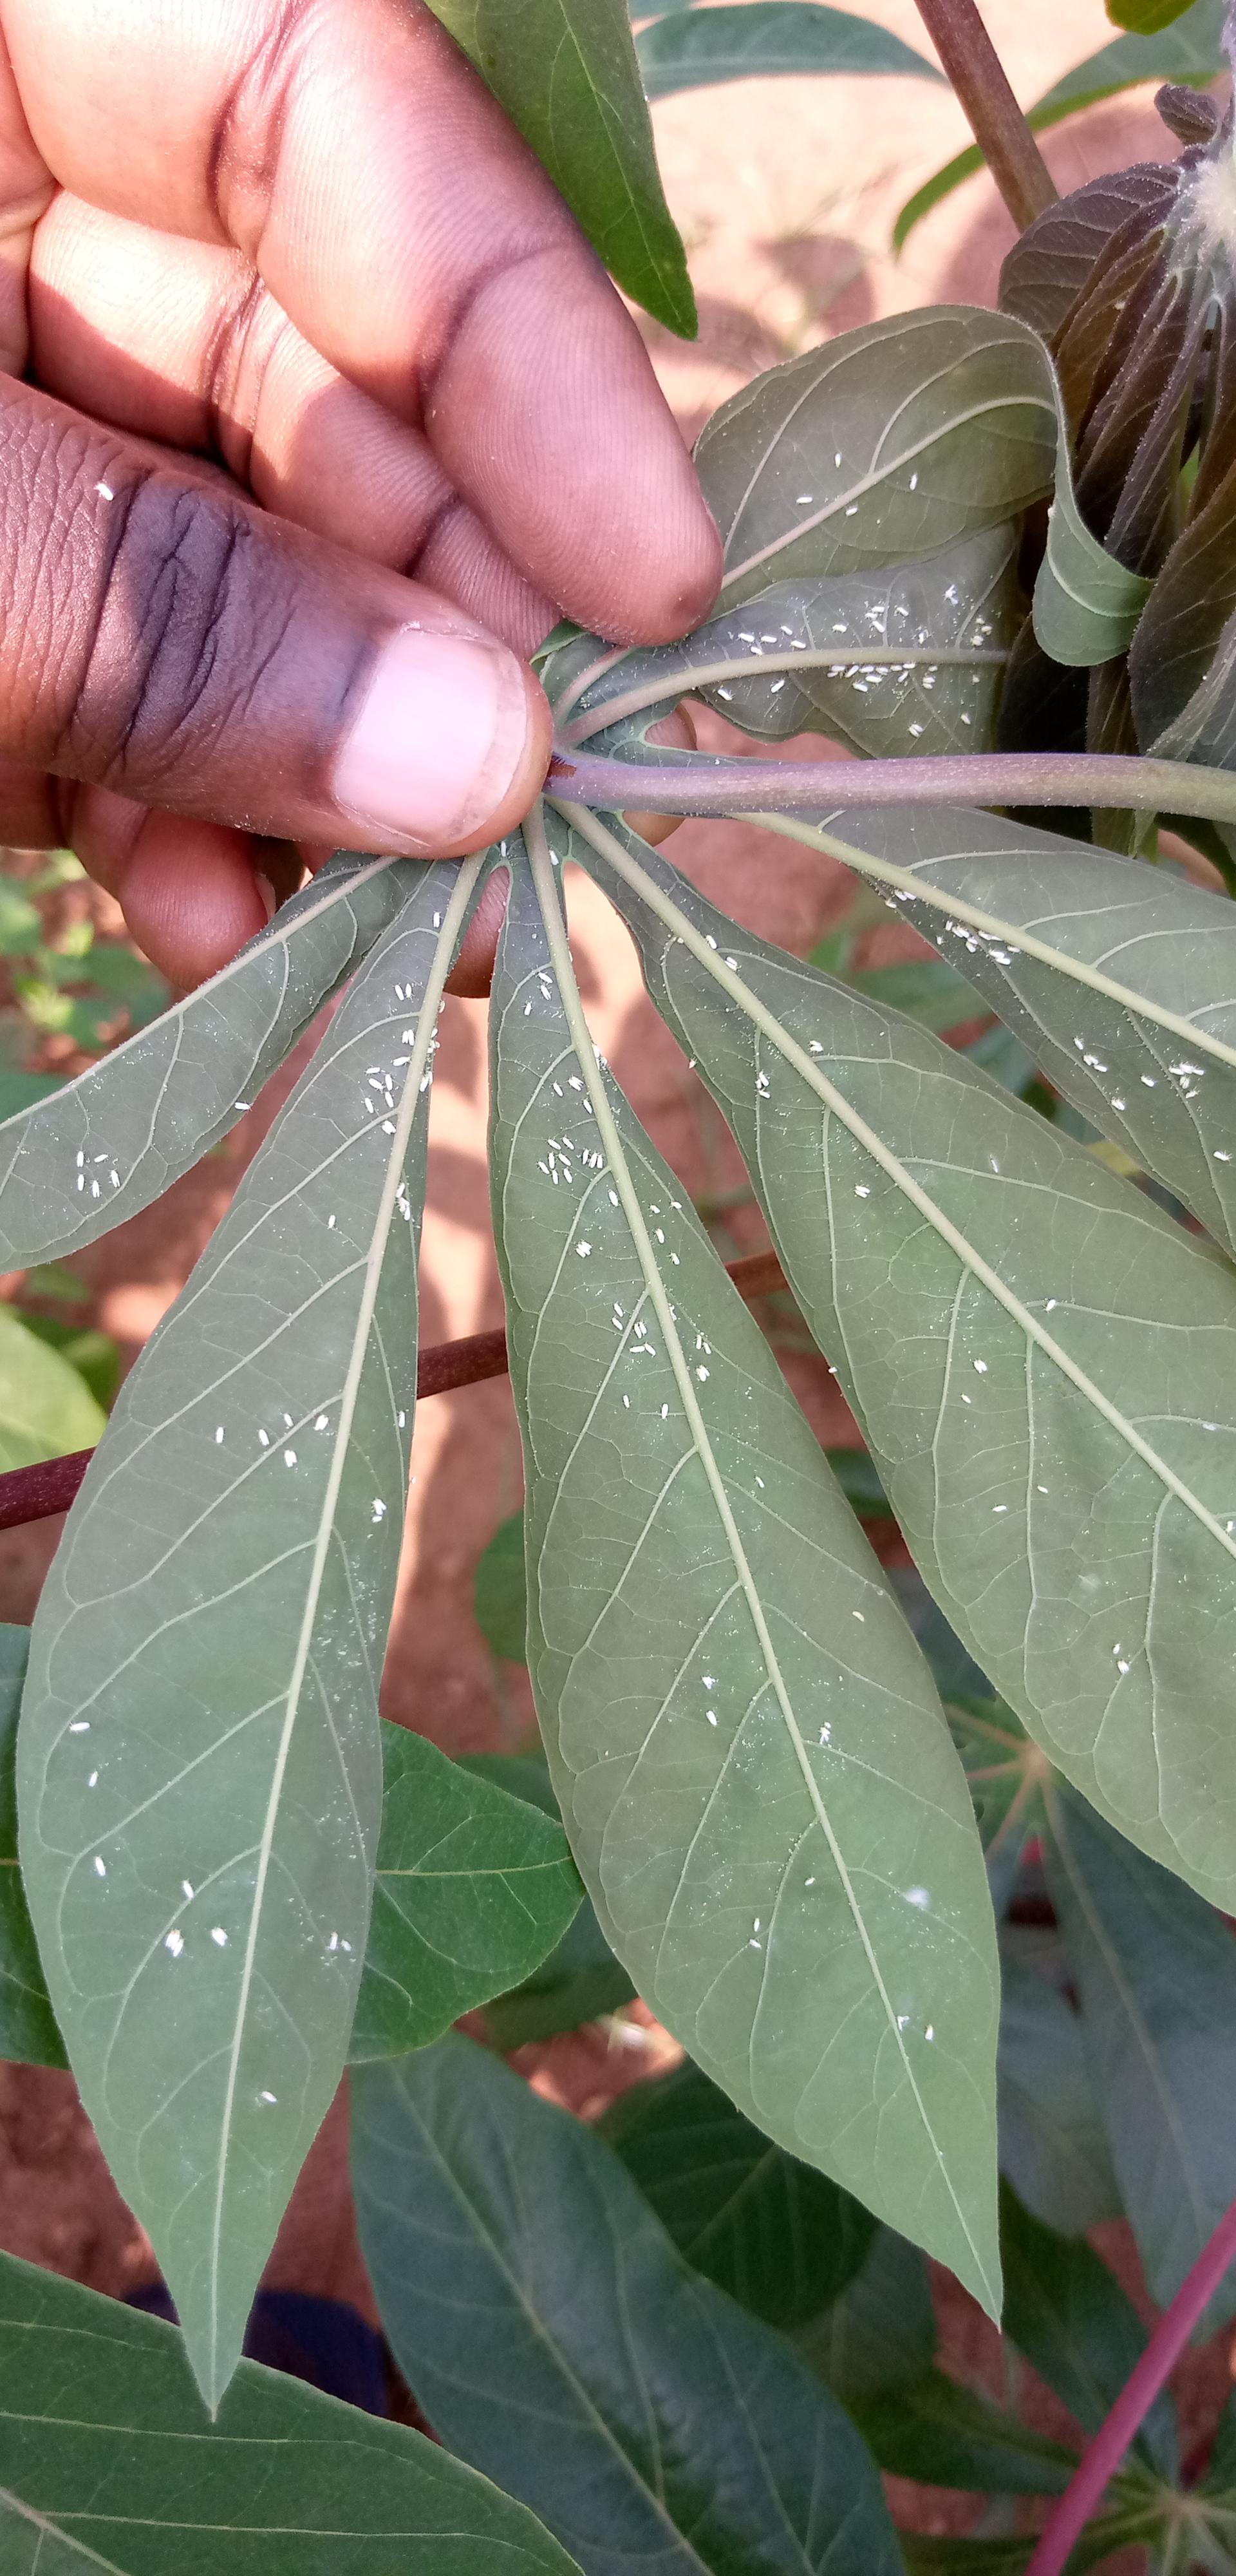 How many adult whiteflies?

182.